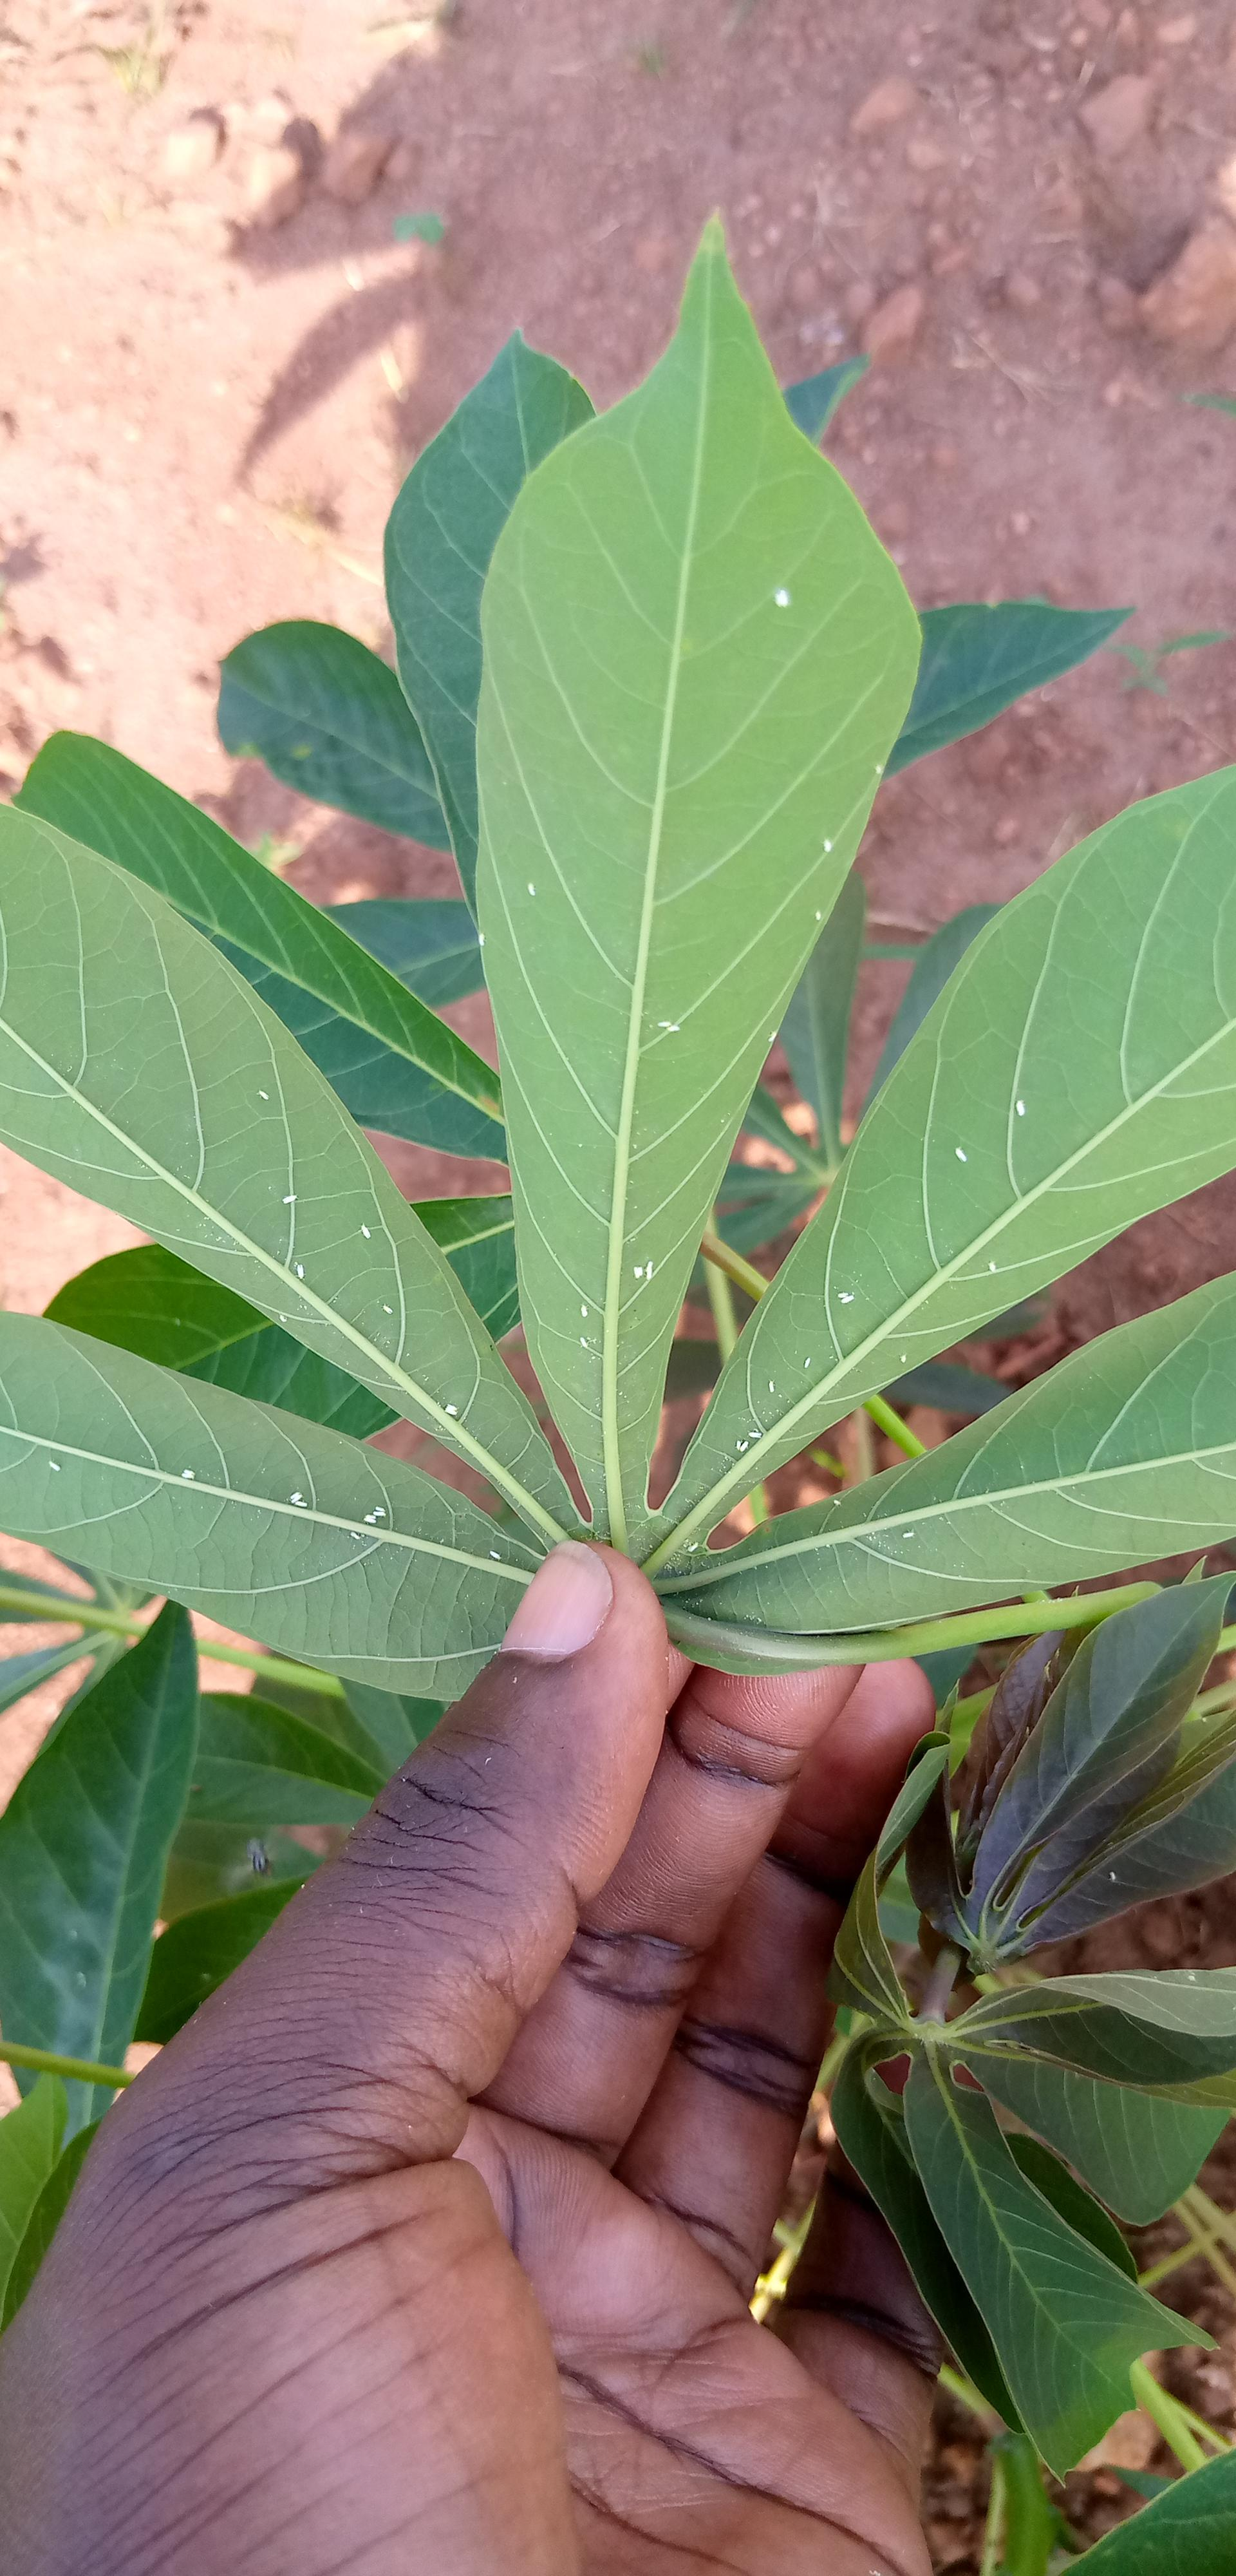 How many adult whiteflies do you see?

51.